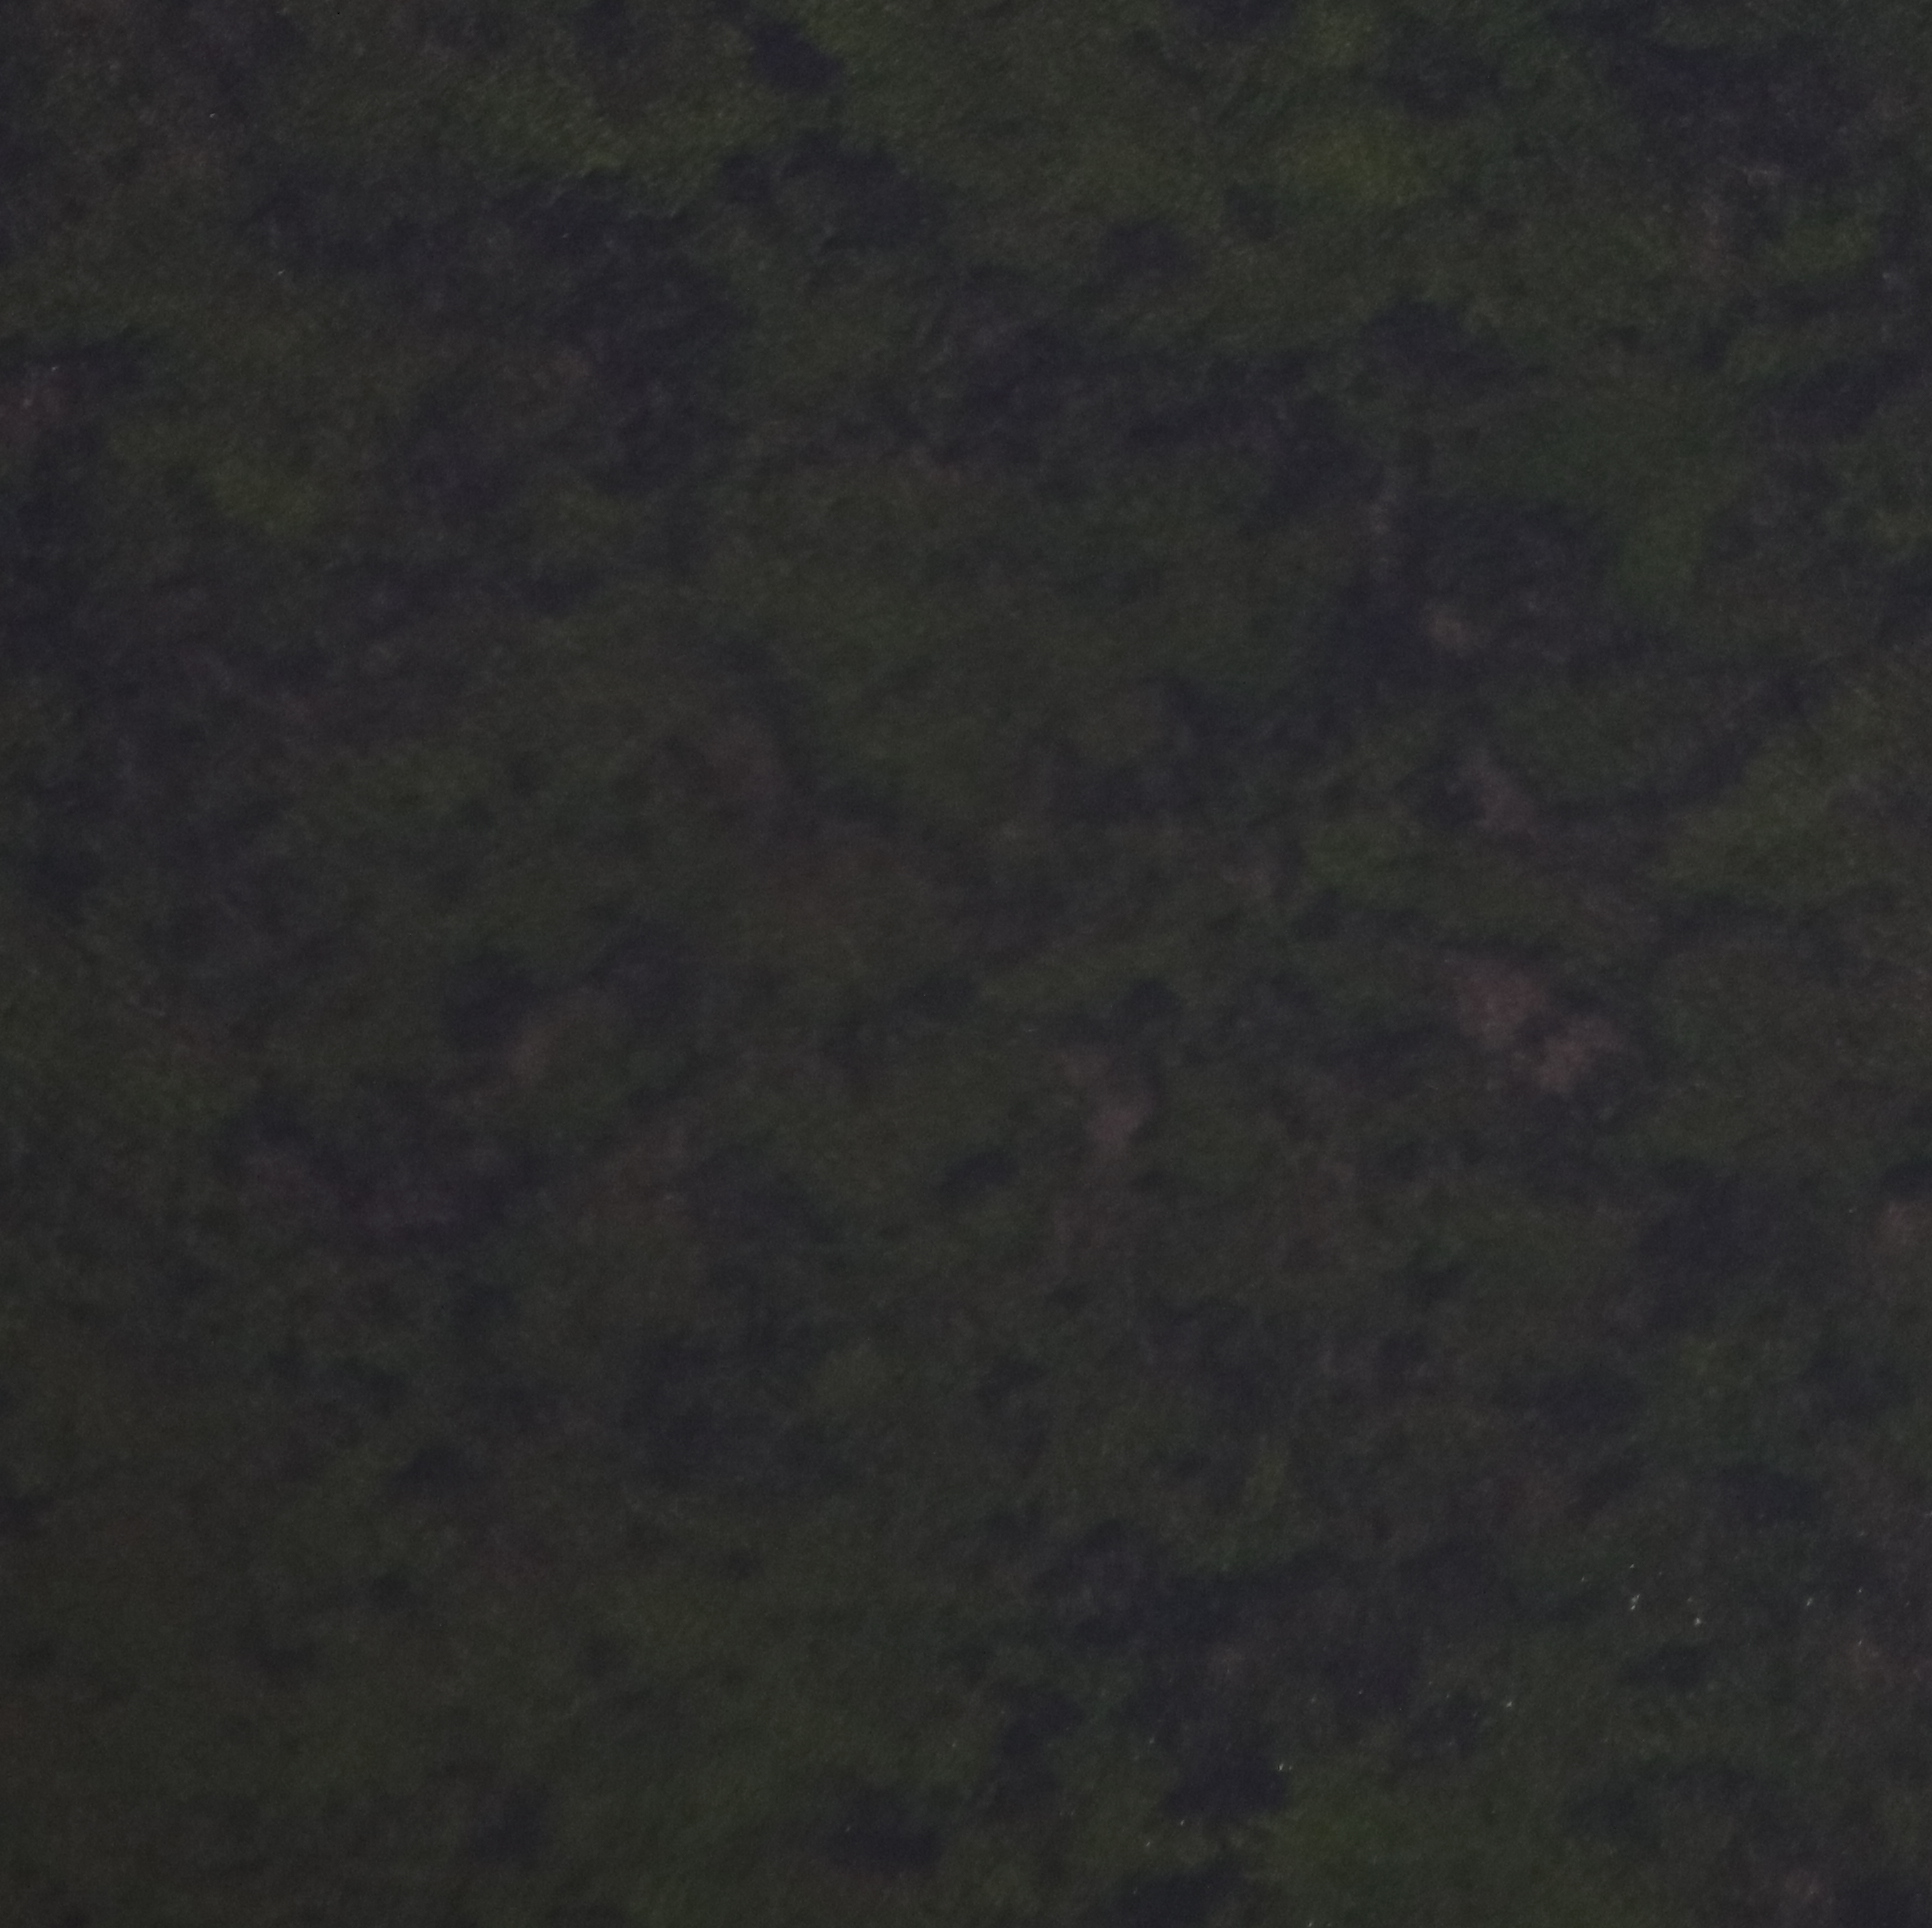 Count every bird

0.